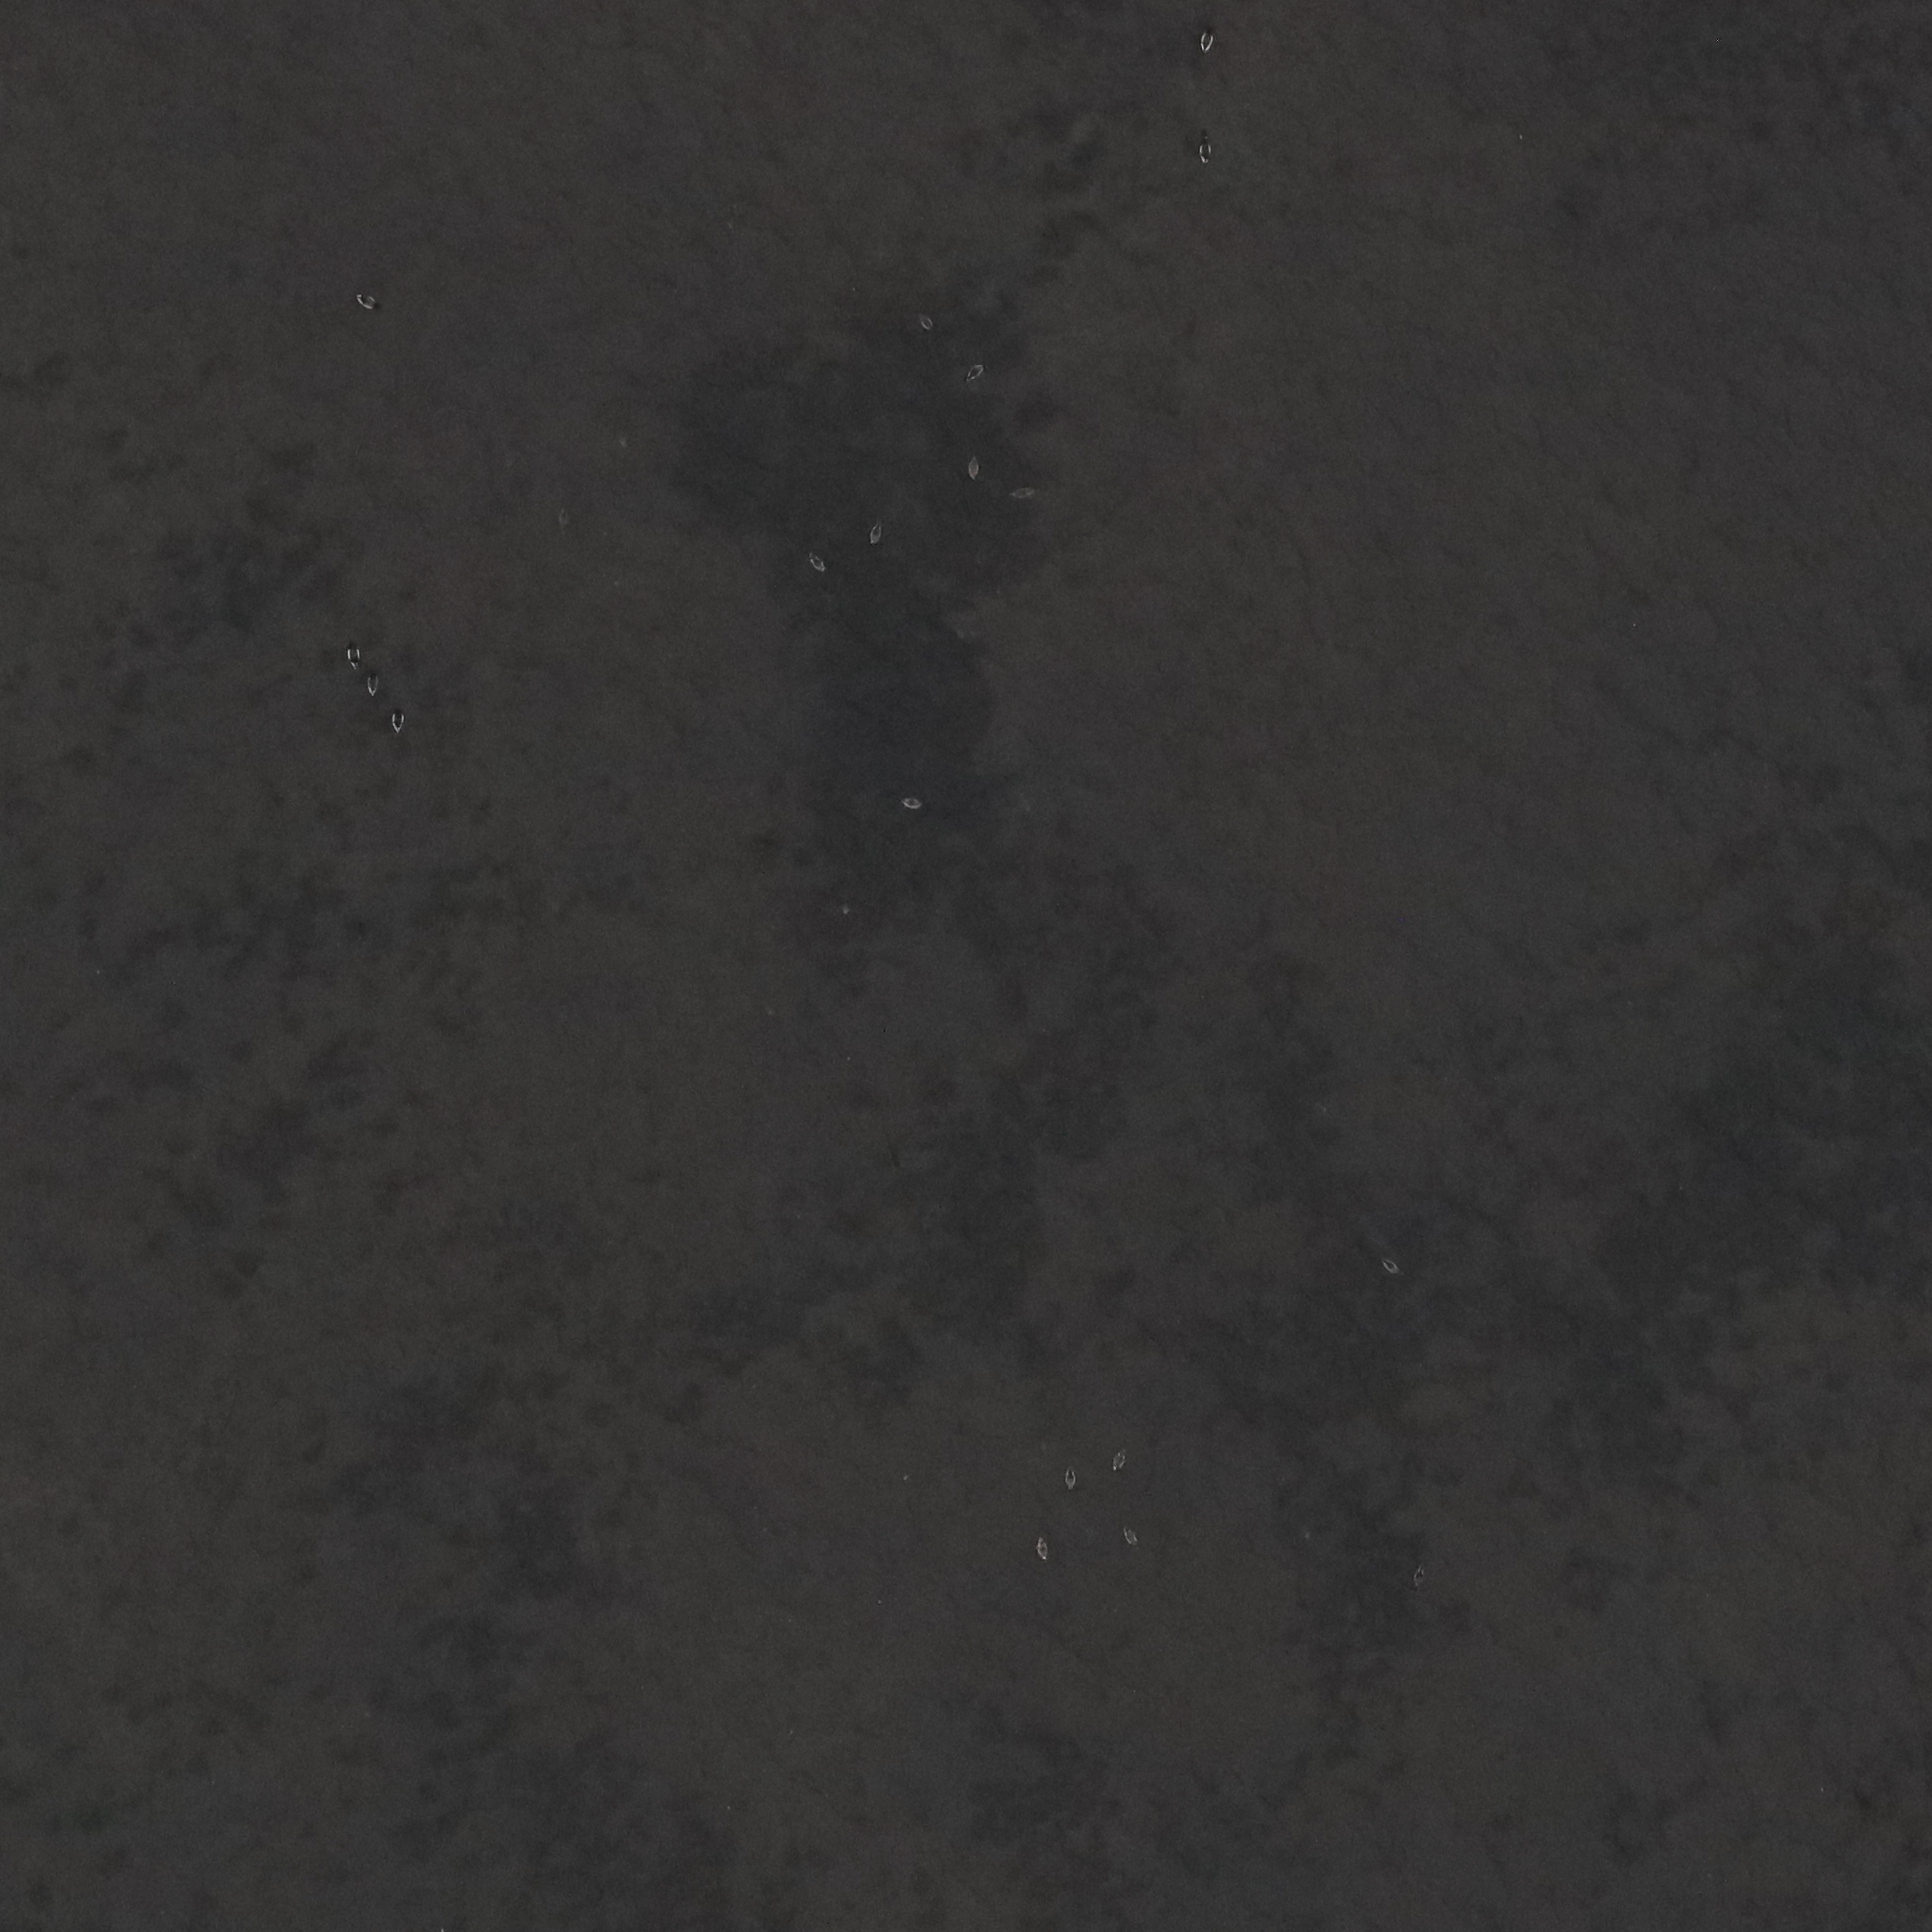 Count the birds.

20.